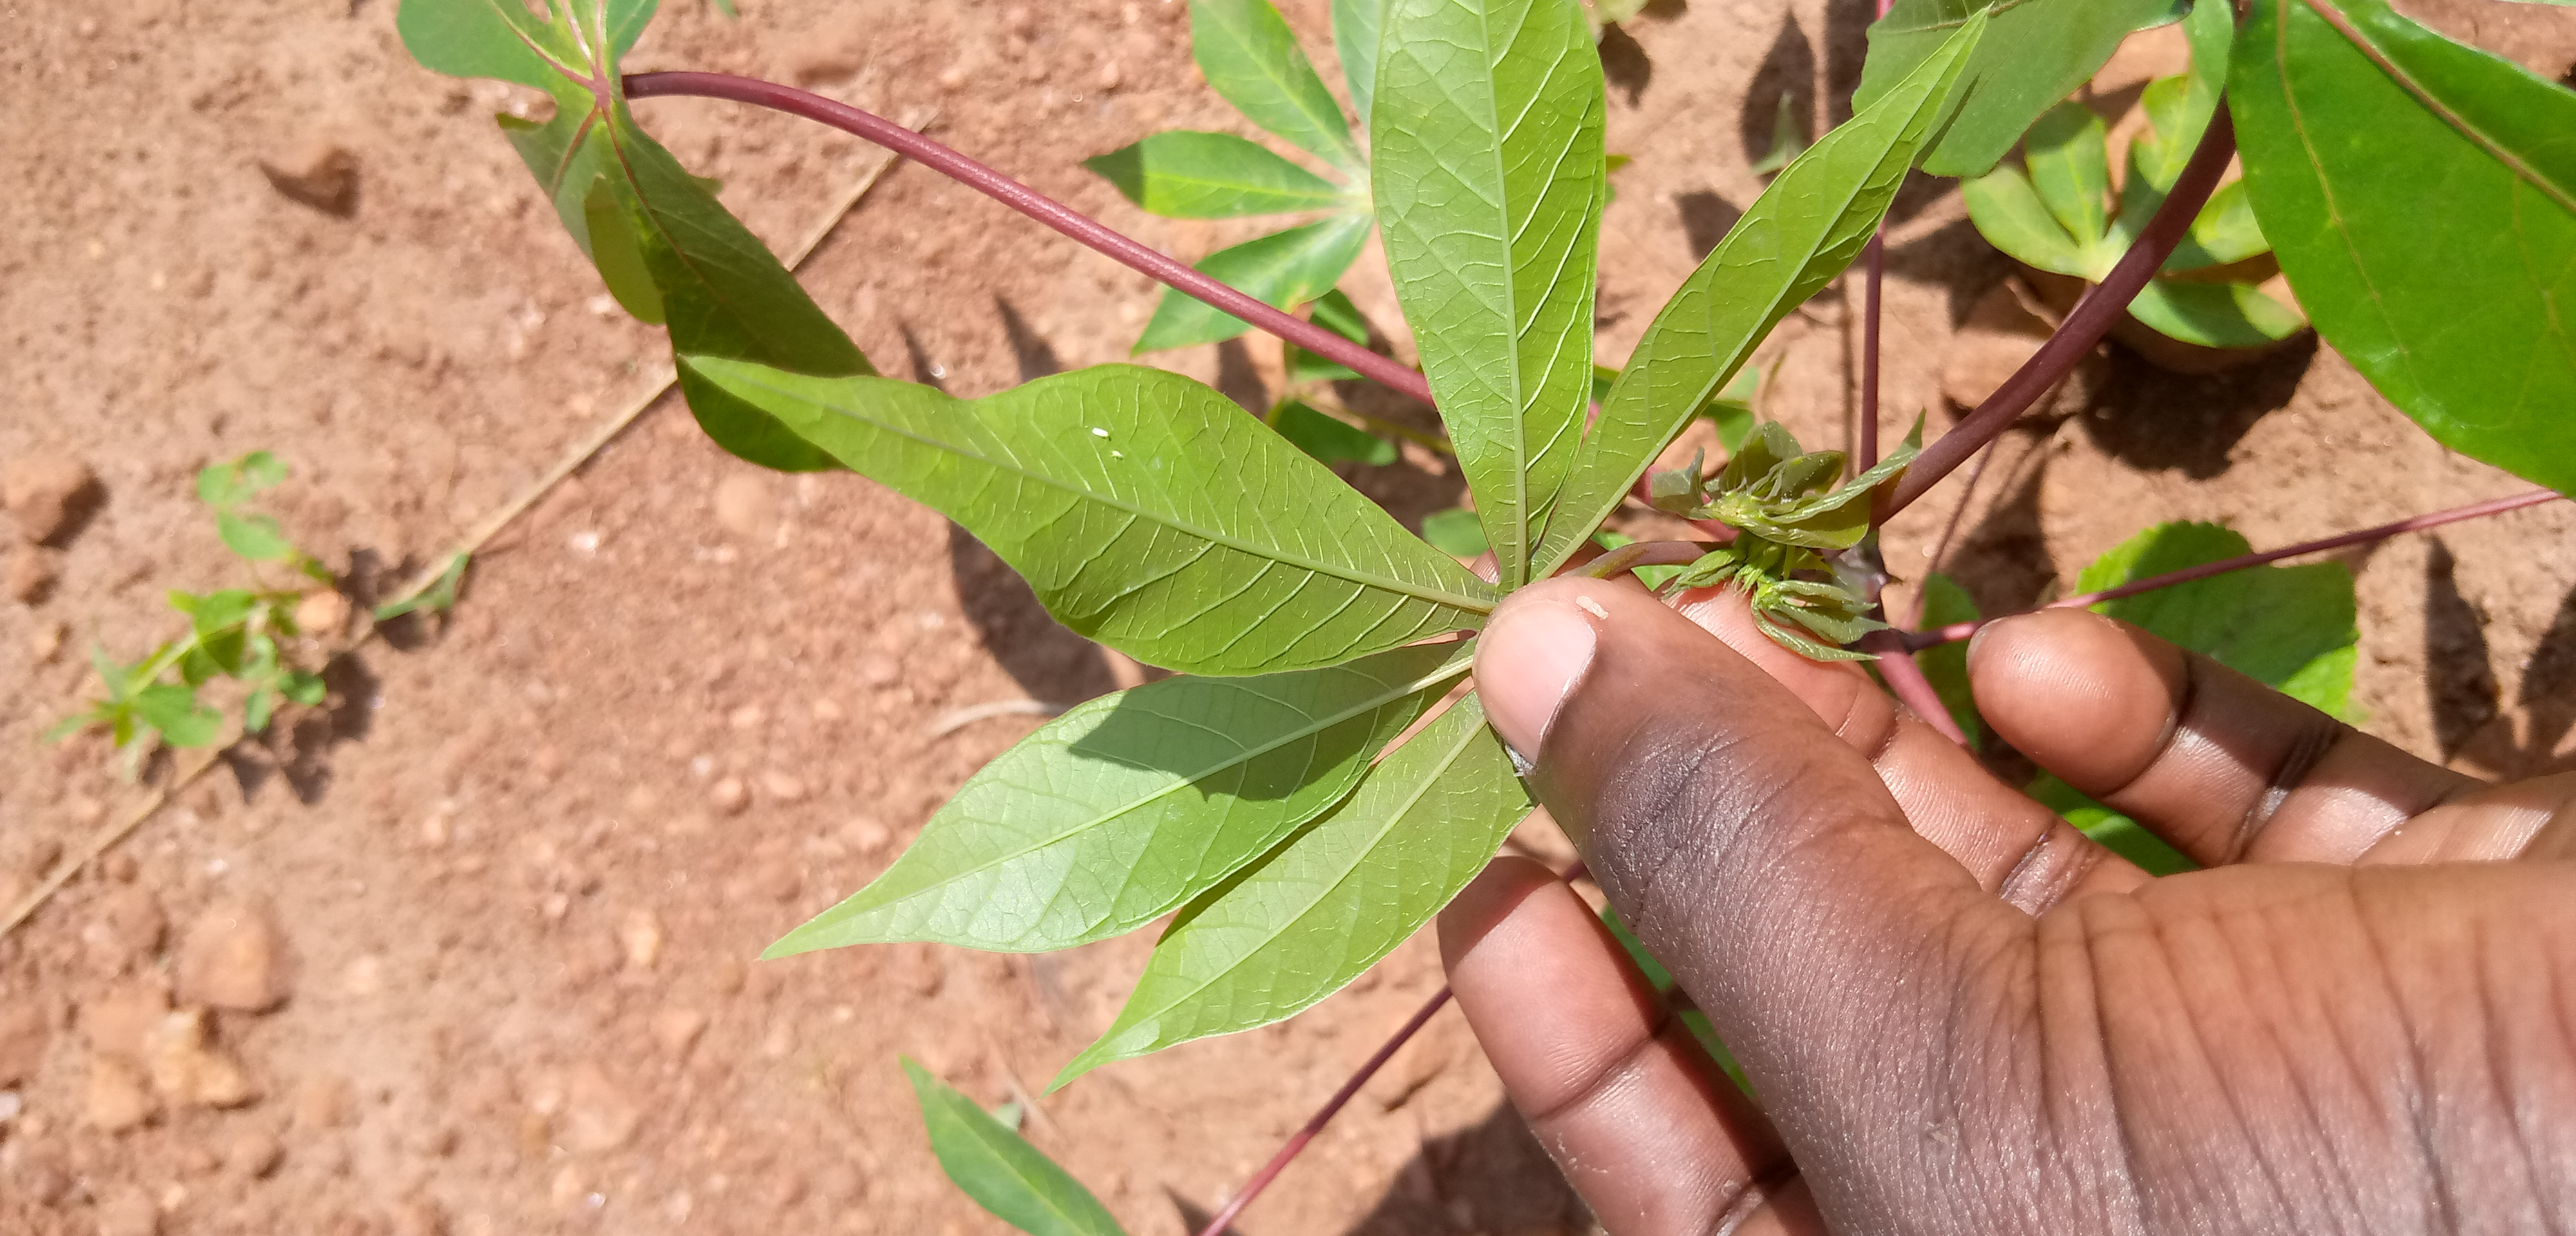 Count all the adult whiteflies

2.